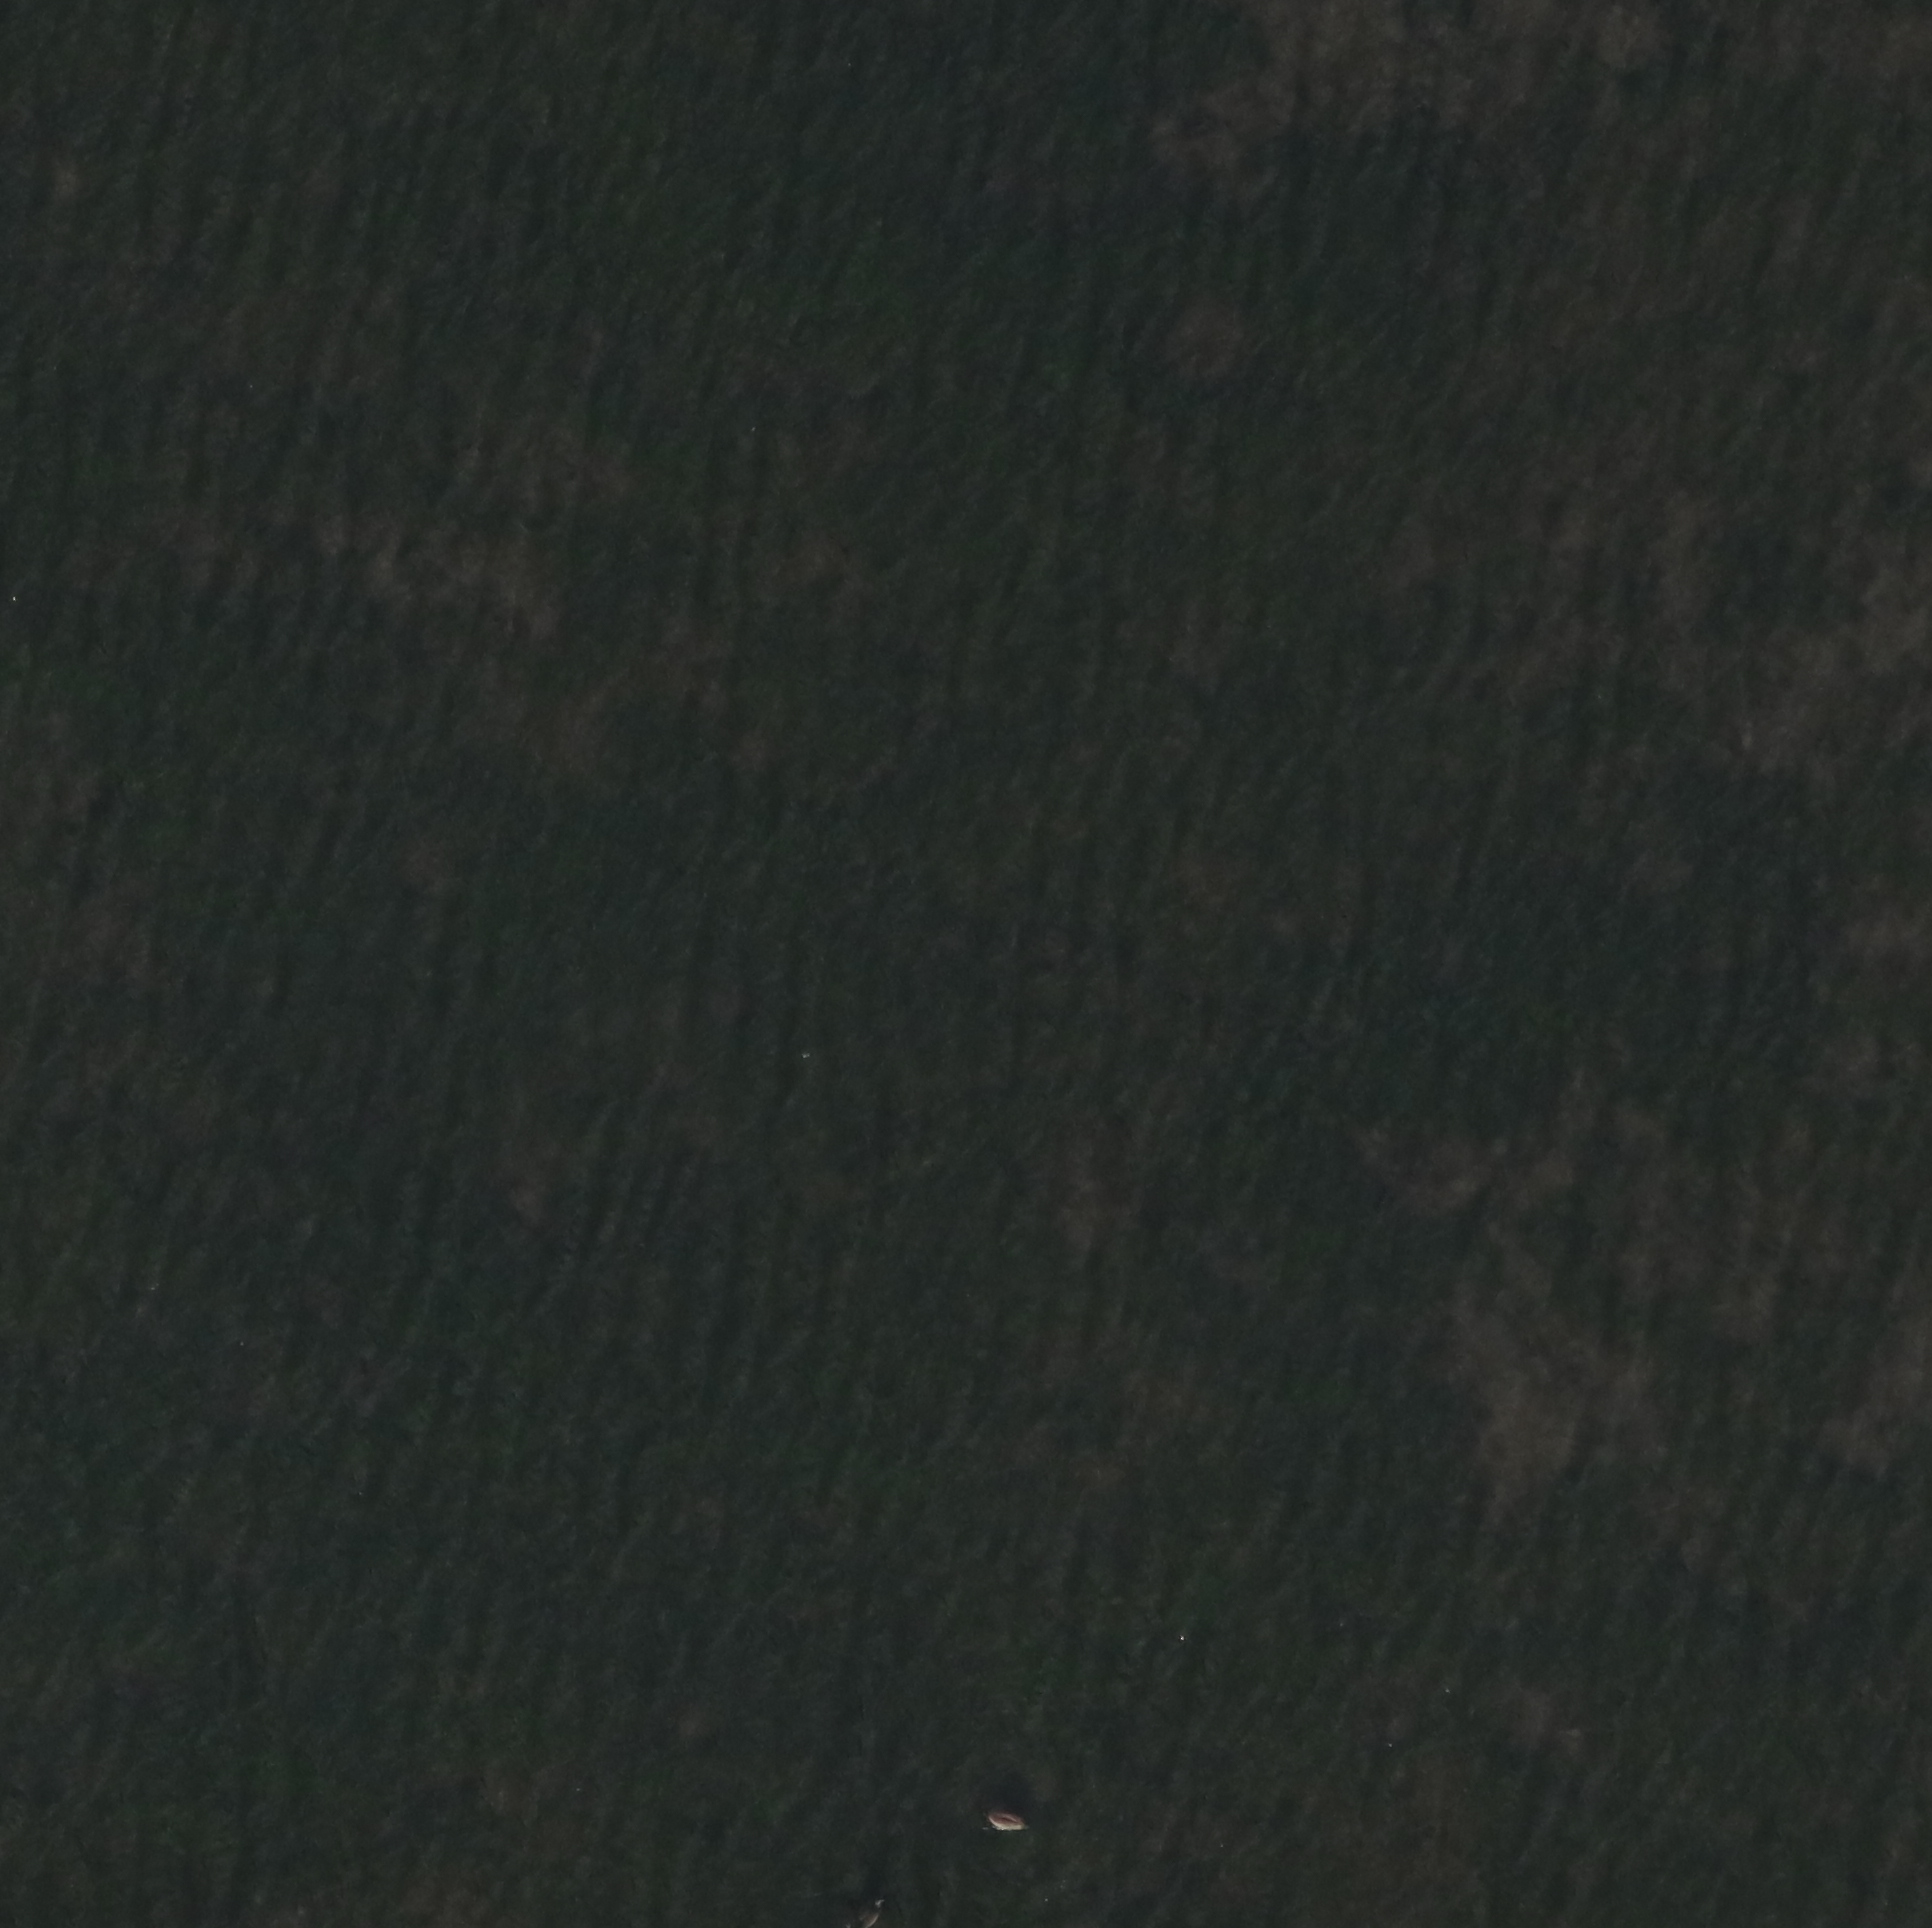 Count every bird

2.